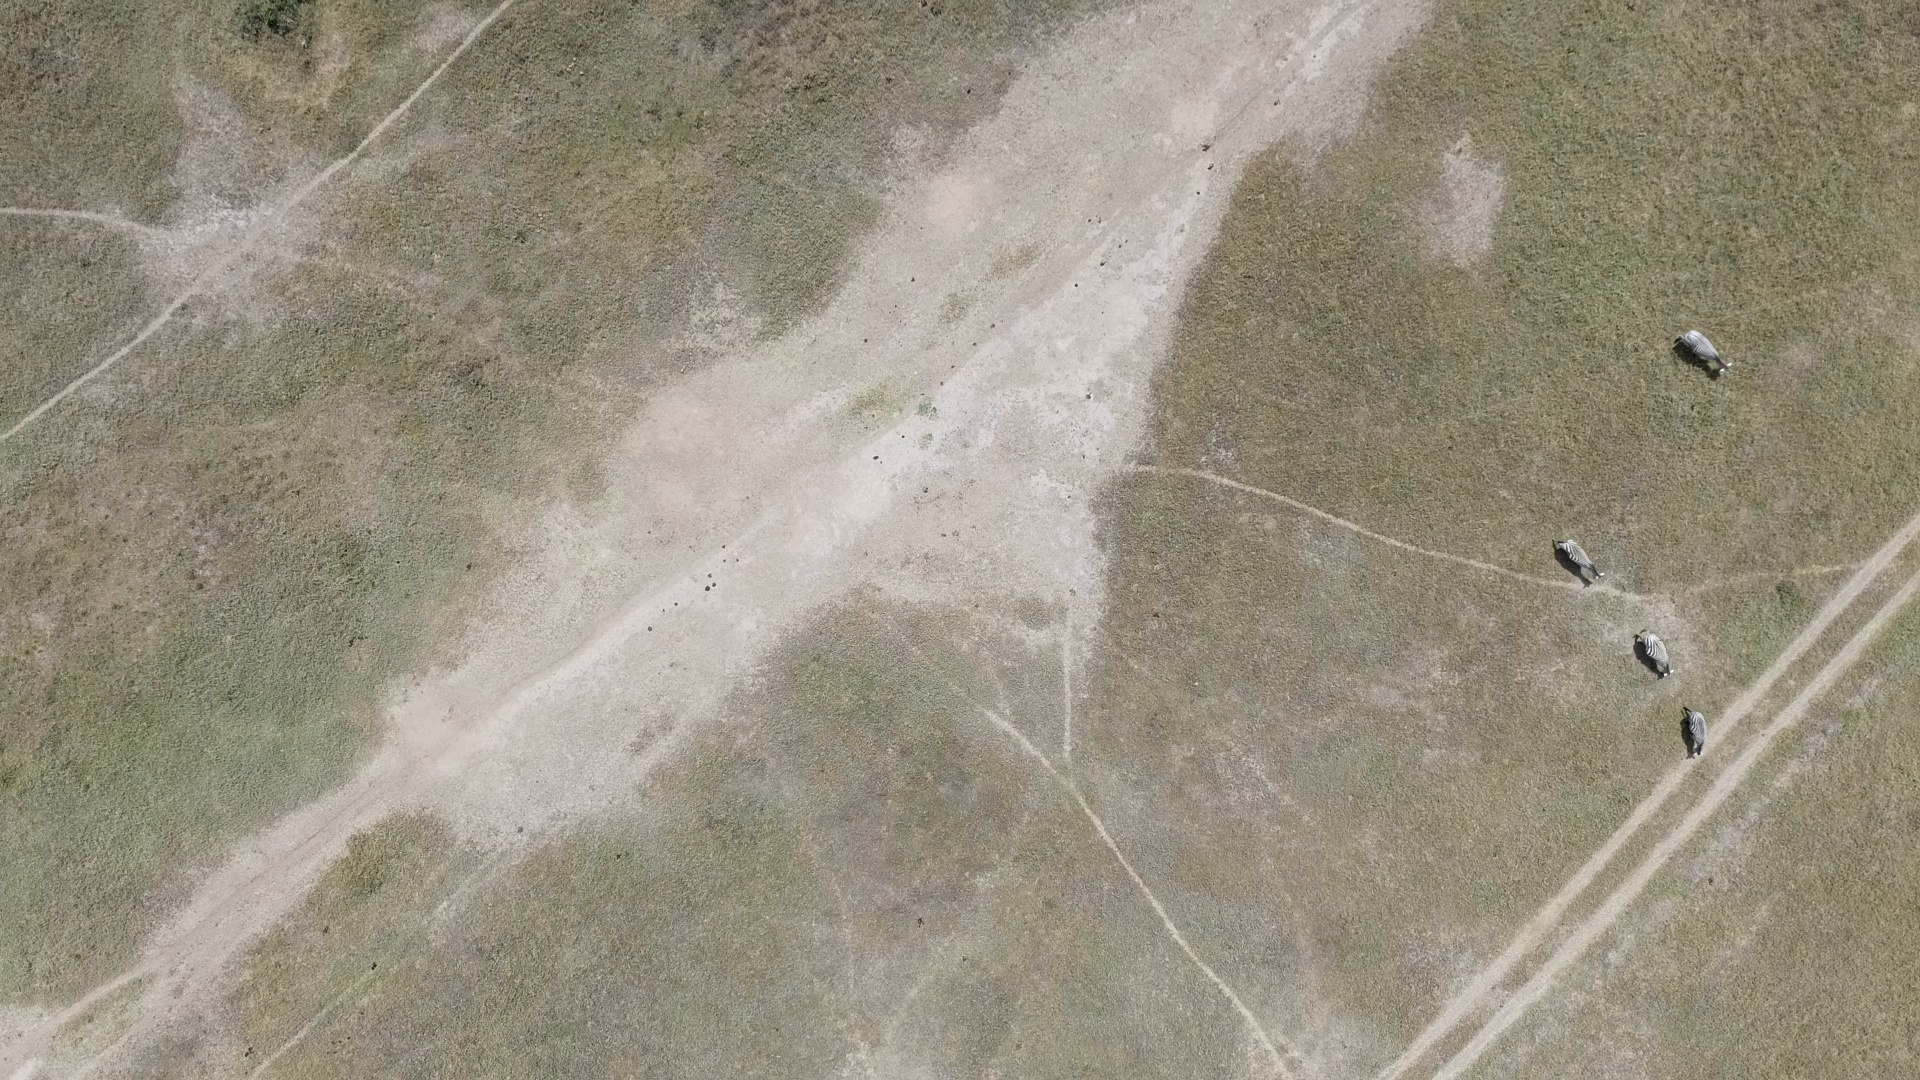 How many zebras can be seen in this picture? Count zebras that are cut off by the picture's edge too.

4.